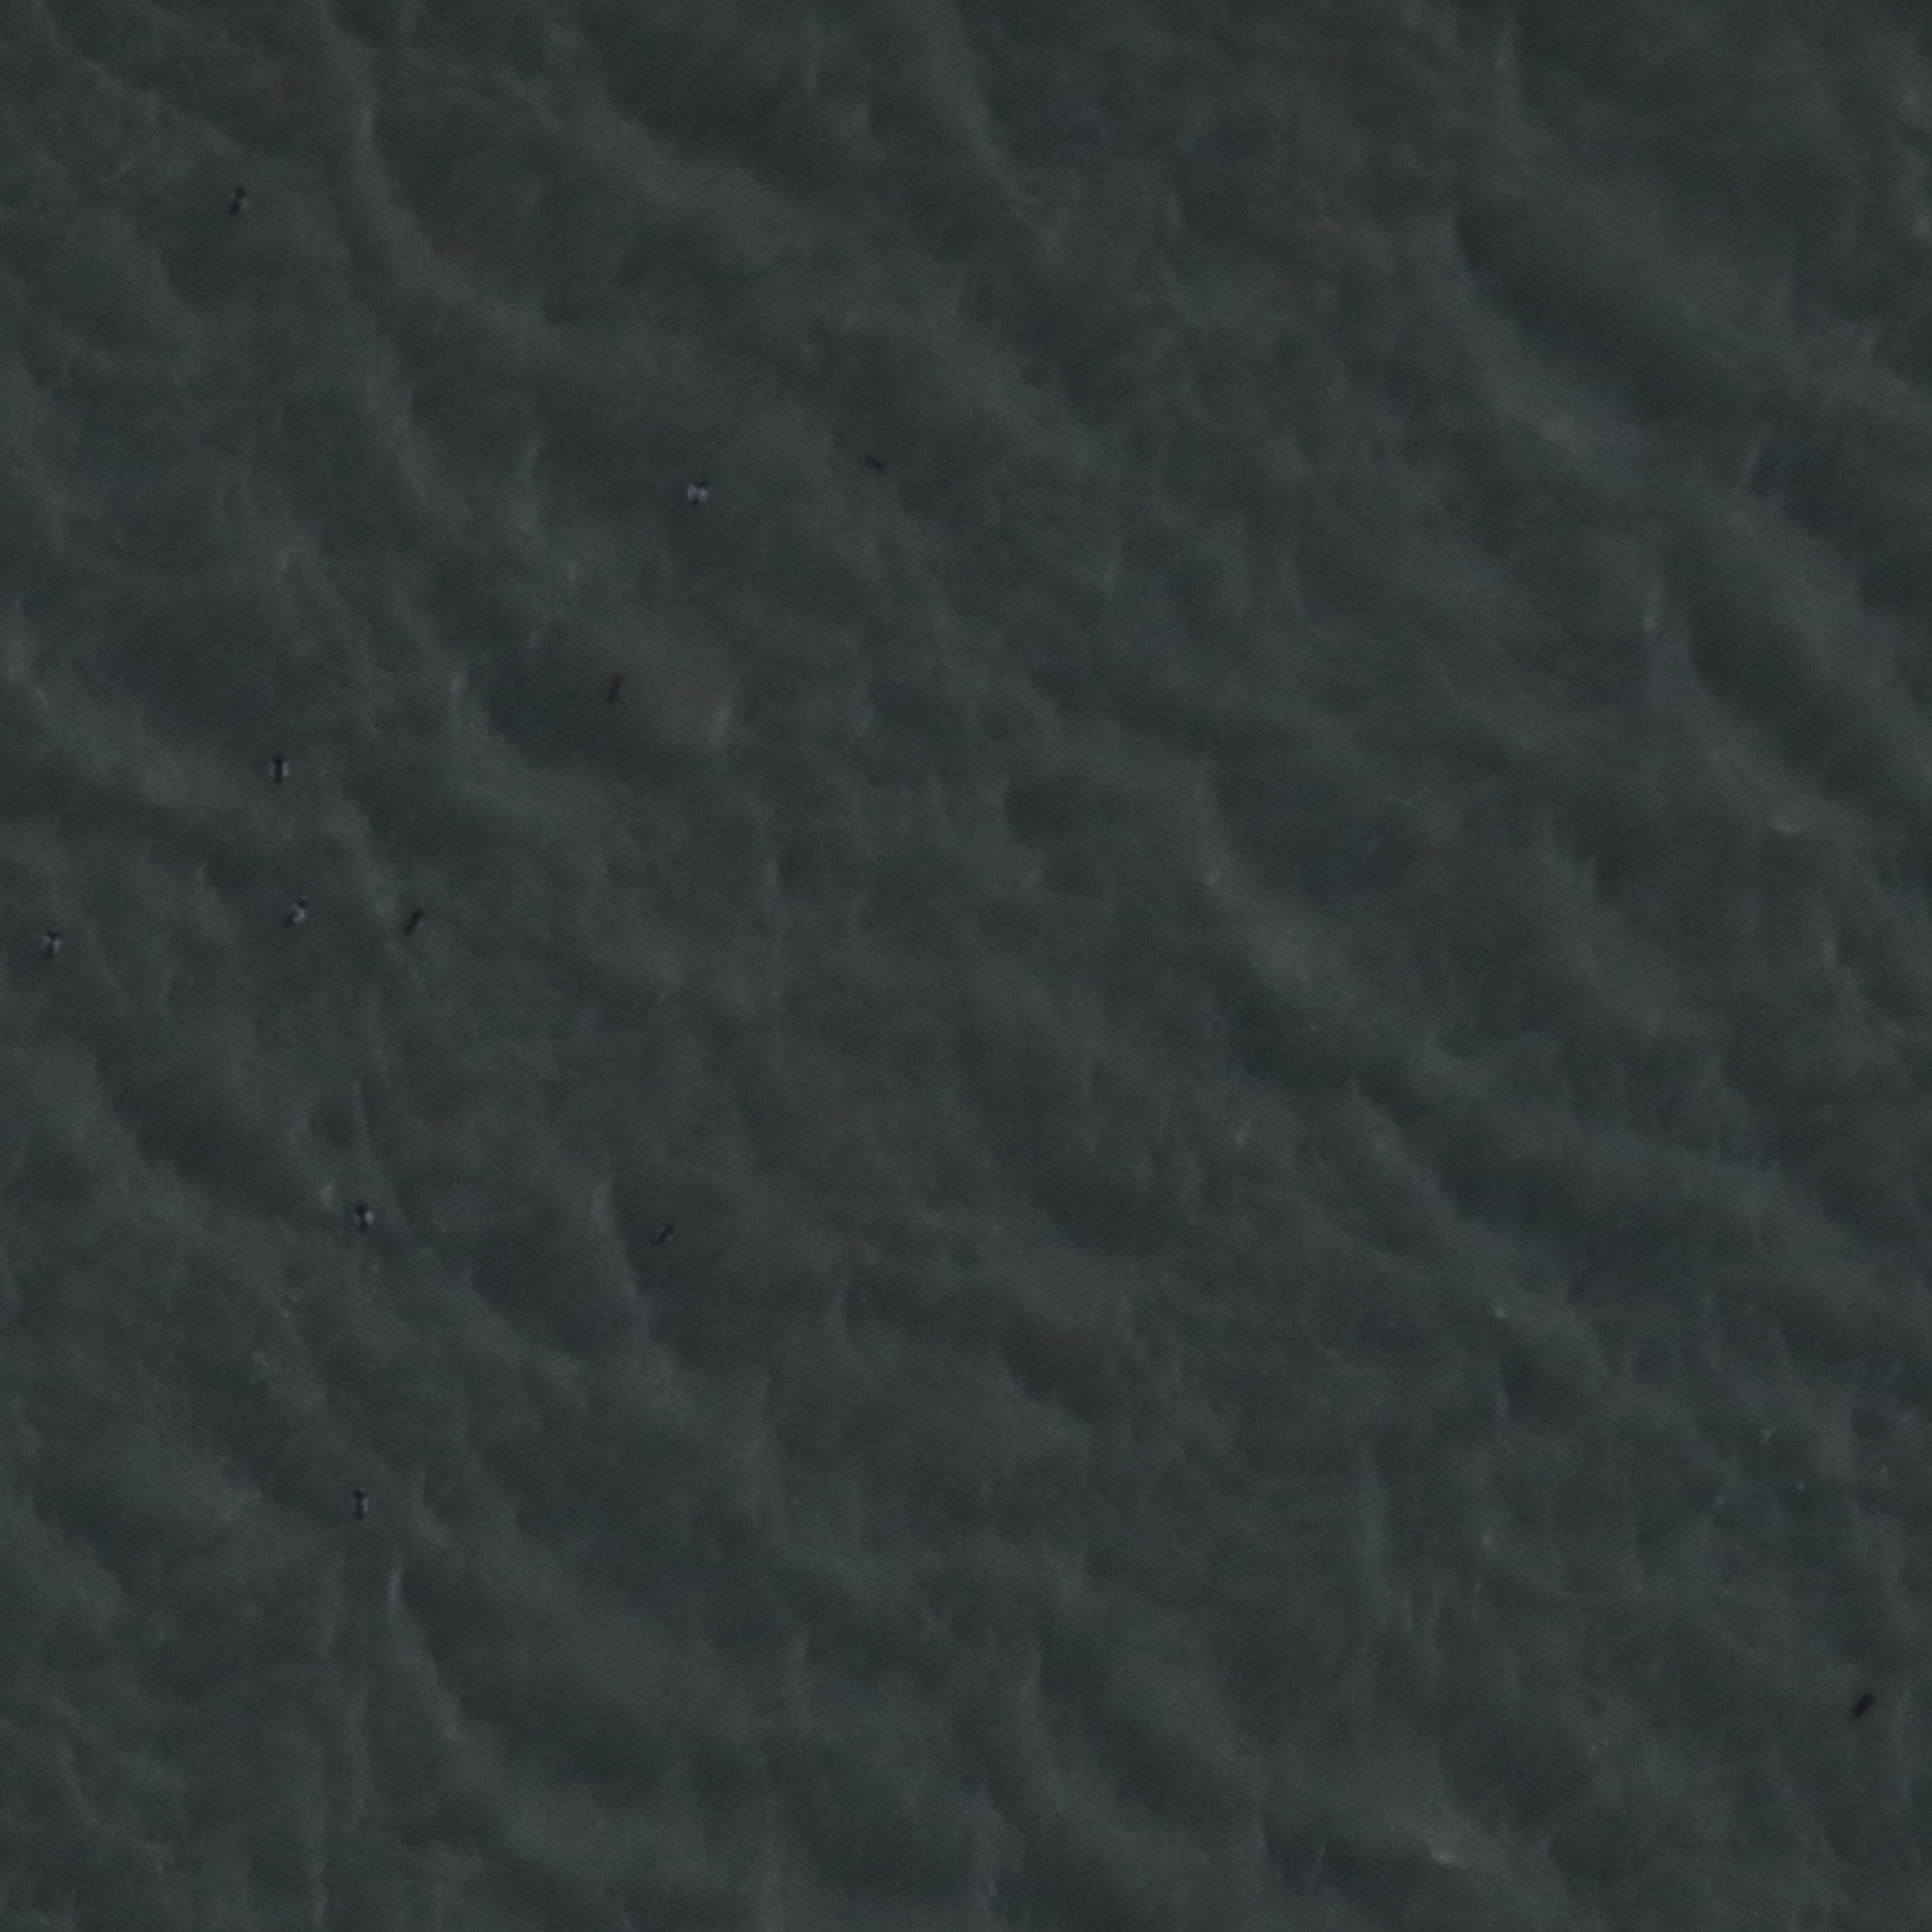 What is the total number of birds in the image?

12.